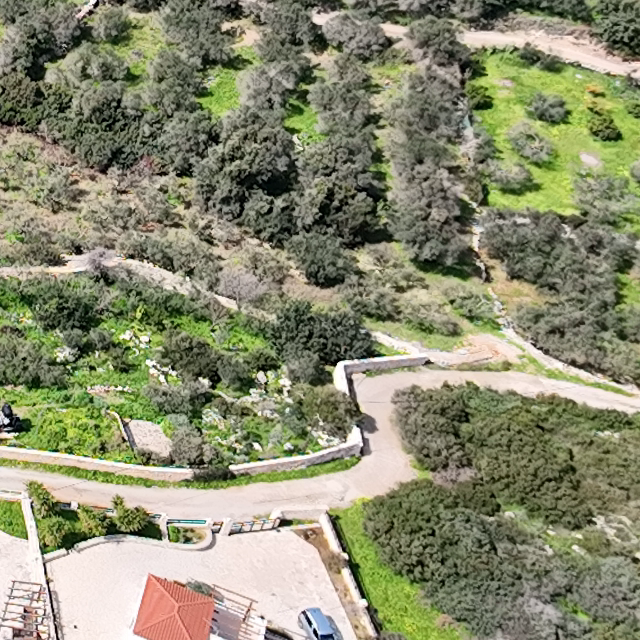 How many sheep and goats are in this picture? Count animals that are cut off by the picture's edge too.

0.